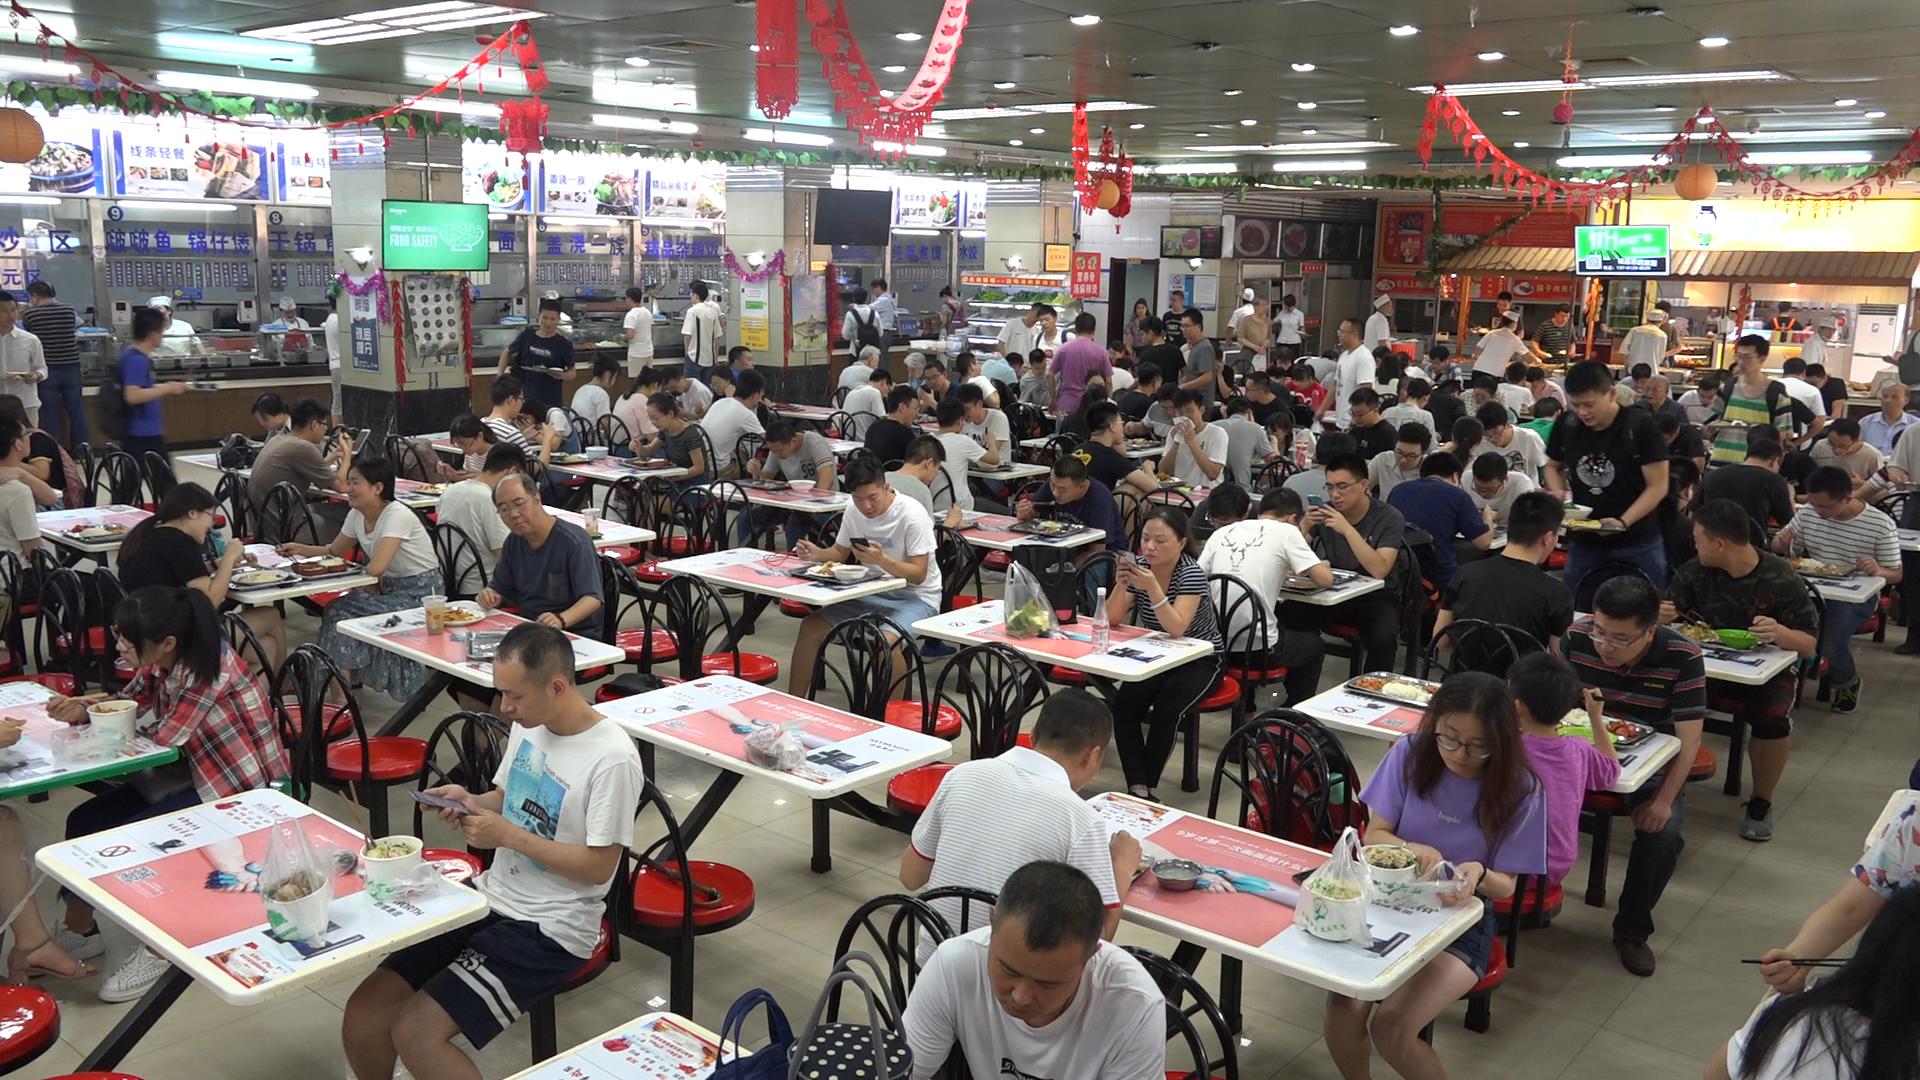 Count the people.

124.